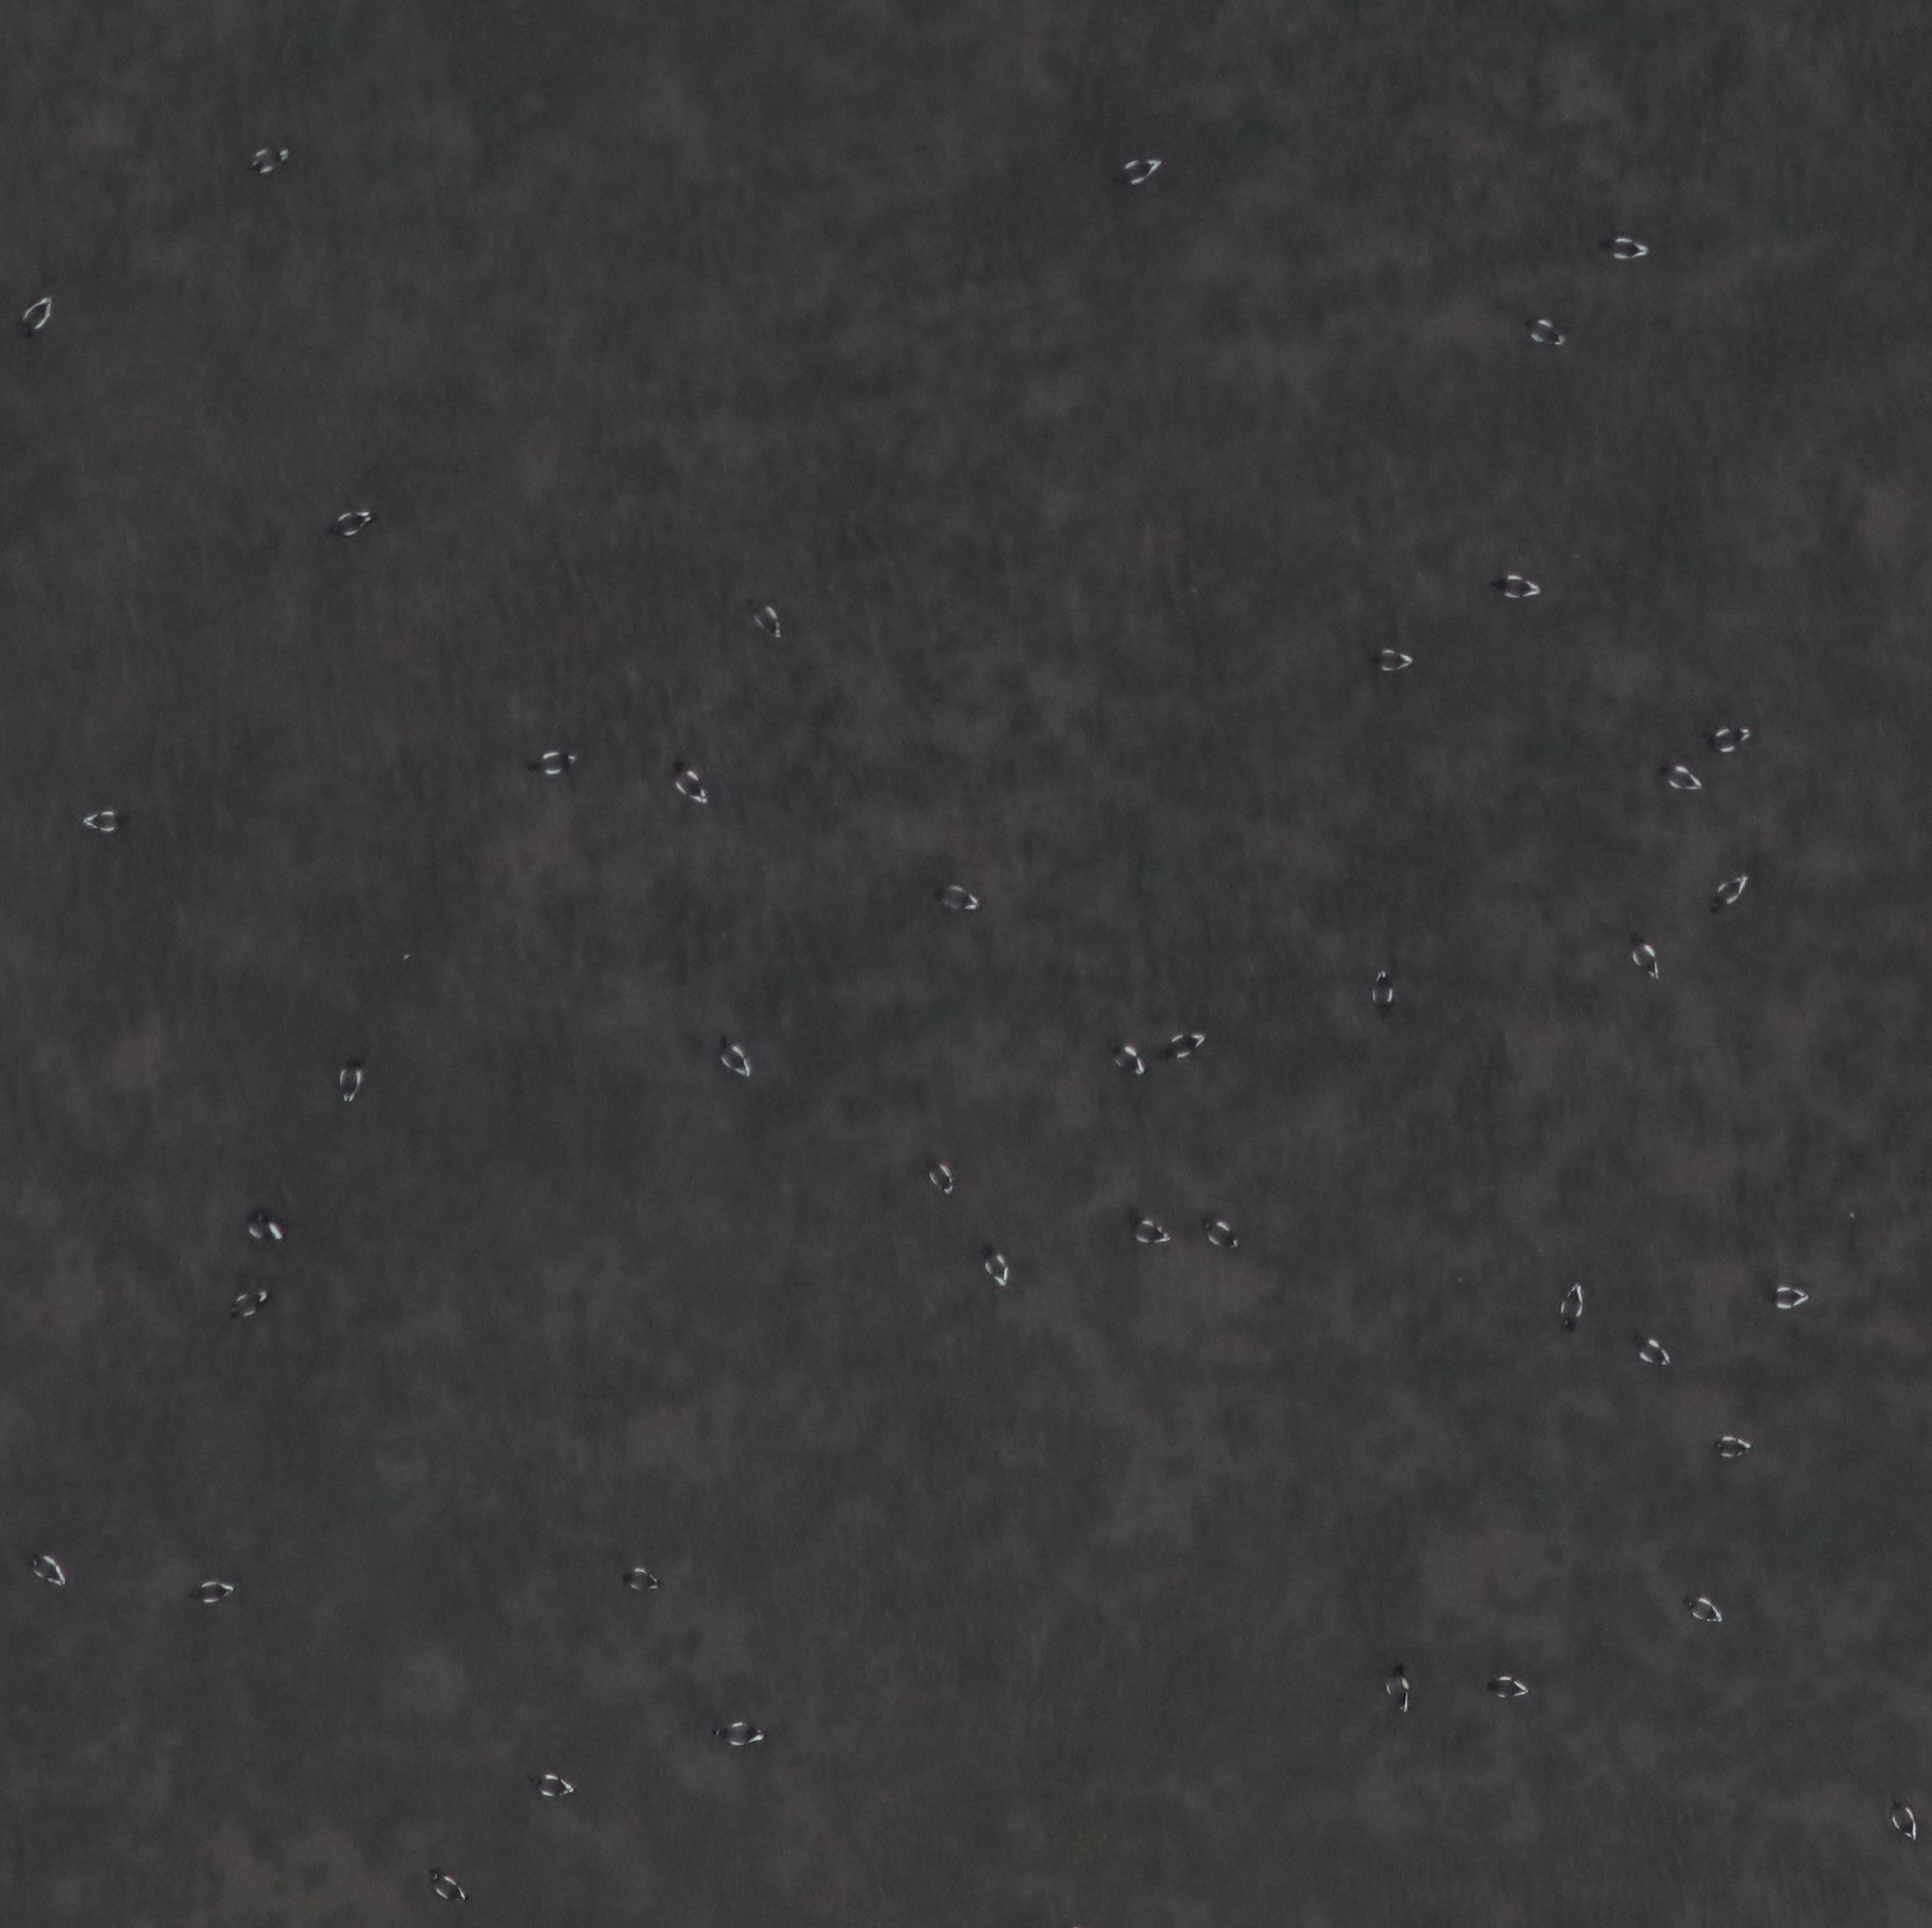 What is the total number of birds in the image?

42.